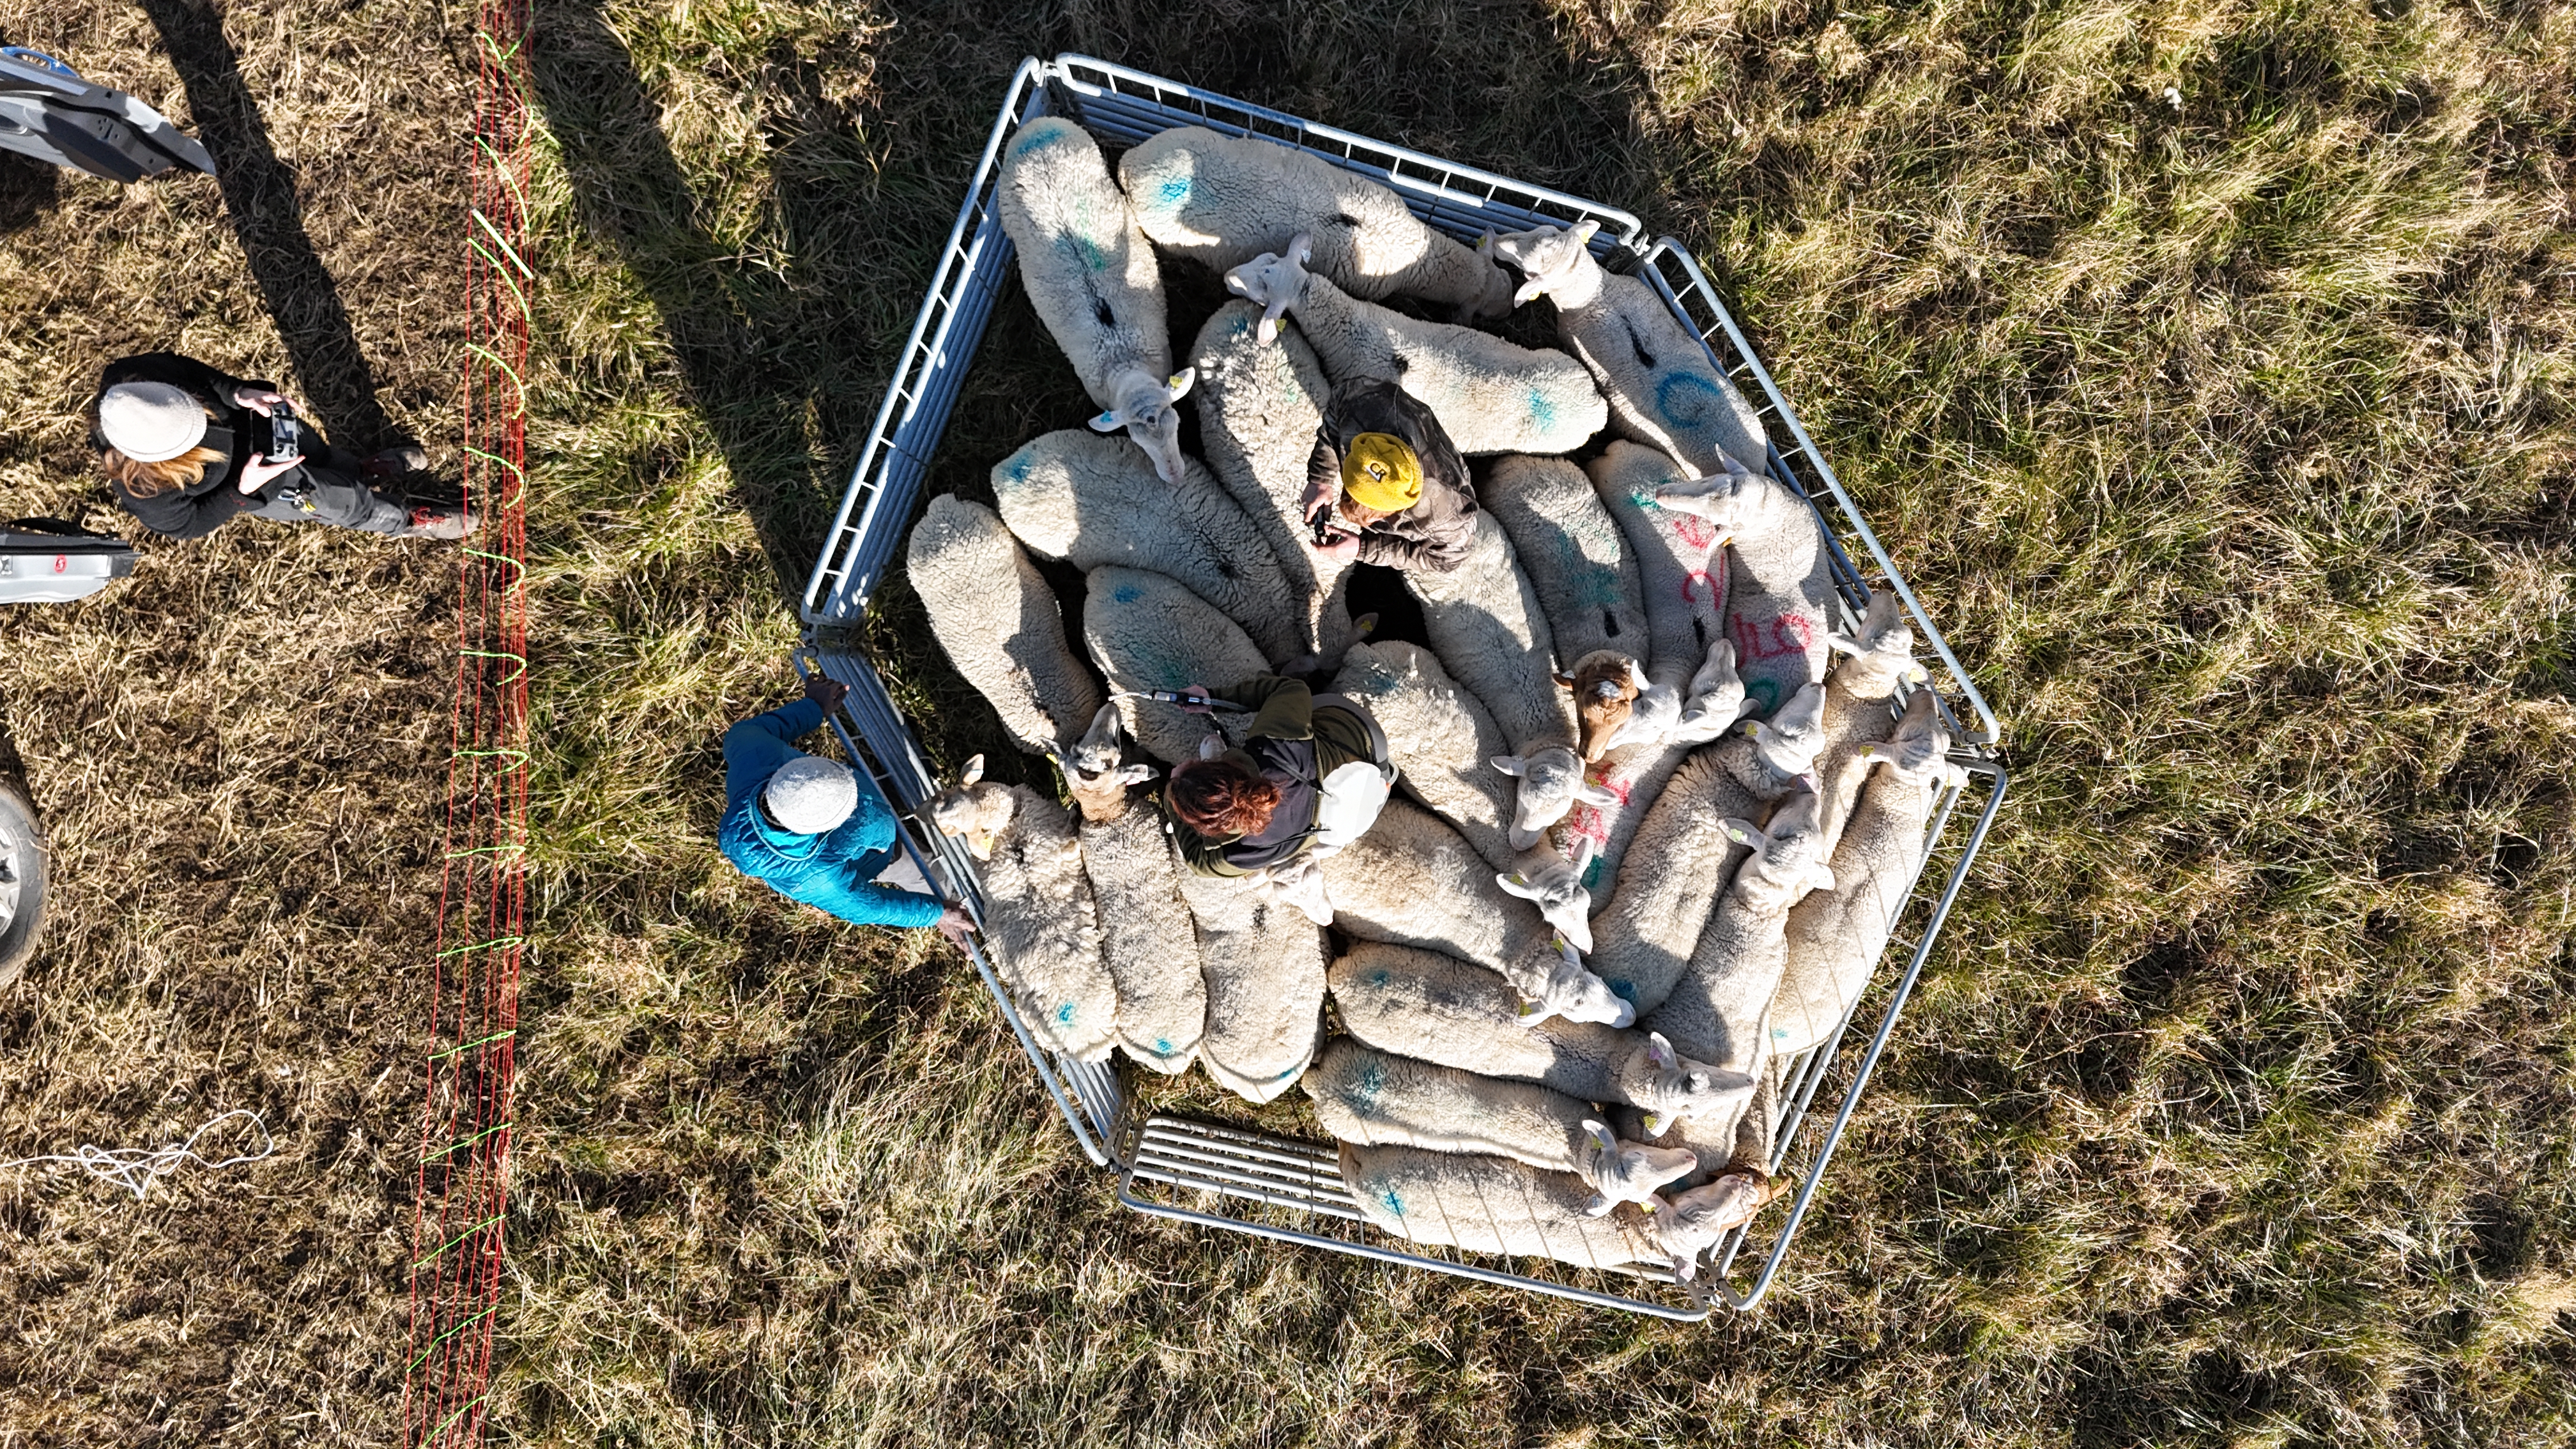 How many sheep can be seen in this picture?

26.